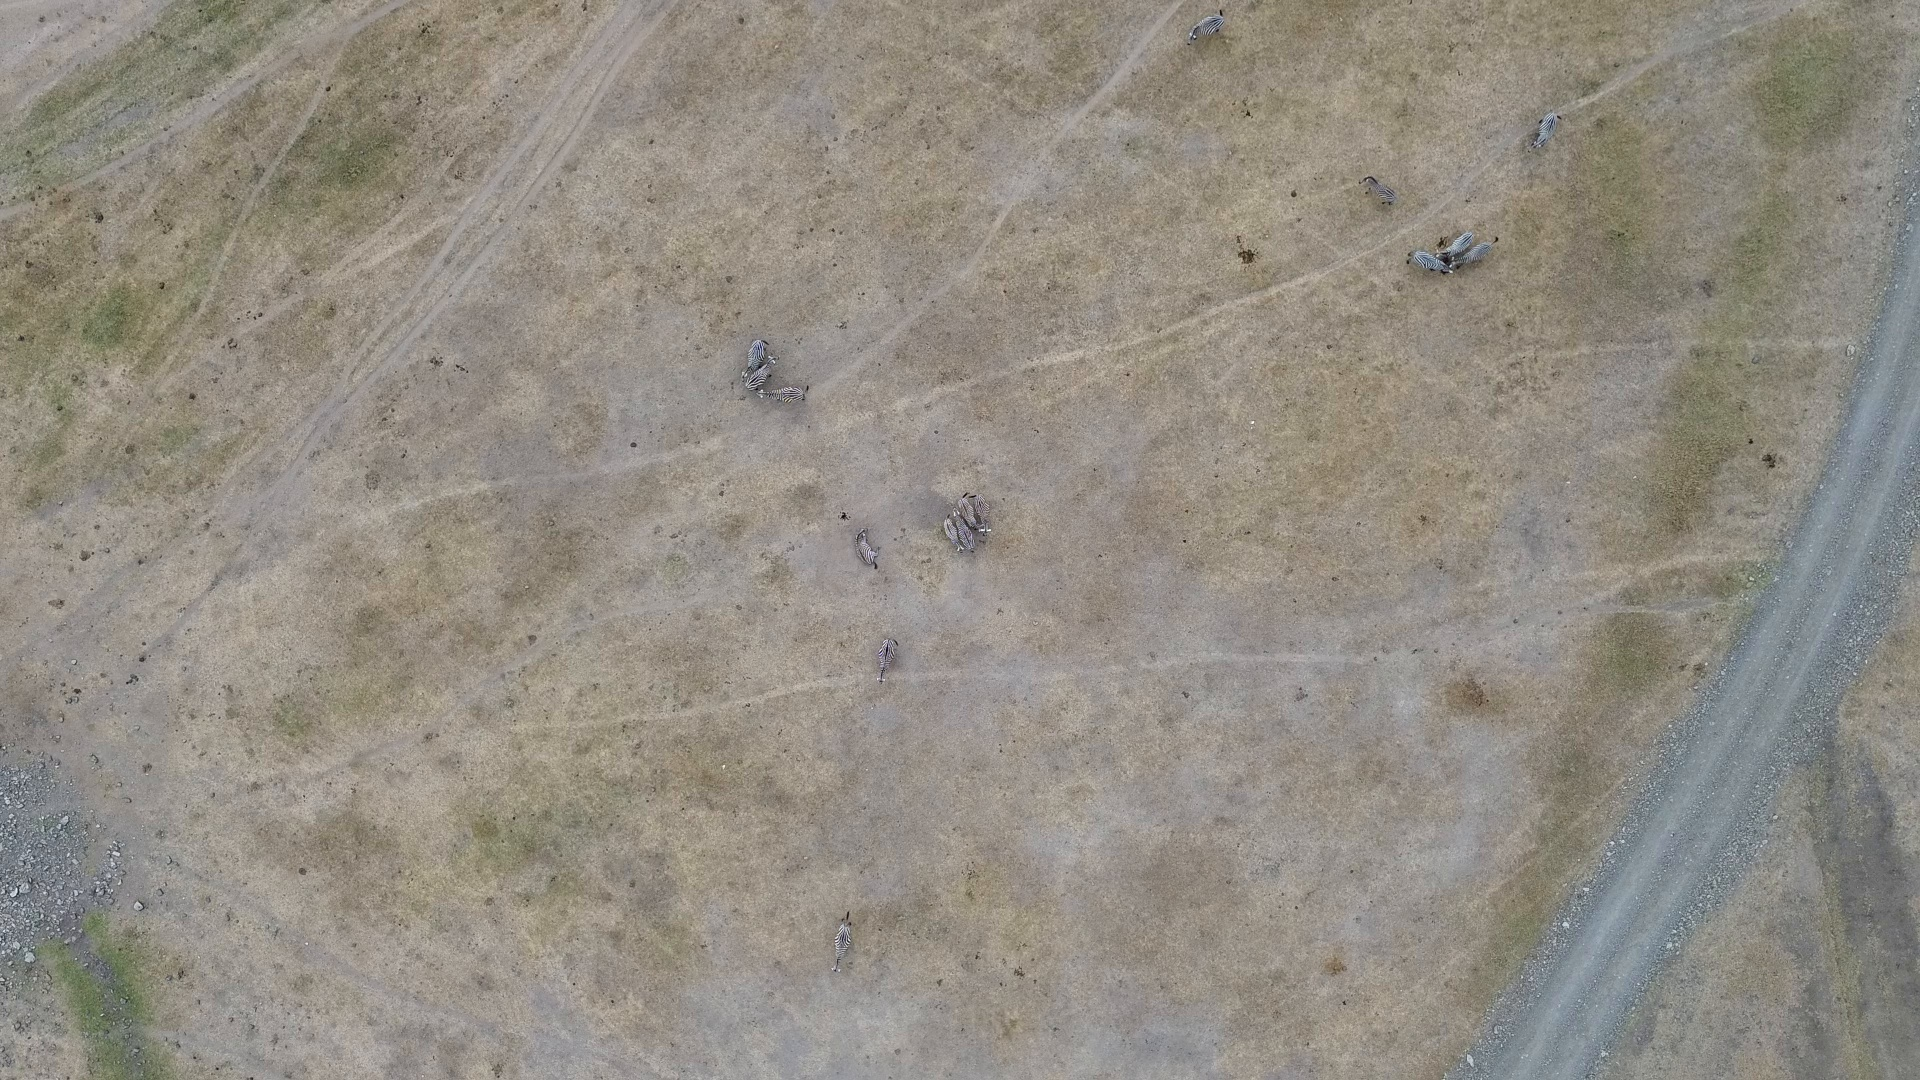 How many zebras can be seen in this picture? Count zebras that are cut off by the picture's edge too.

17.